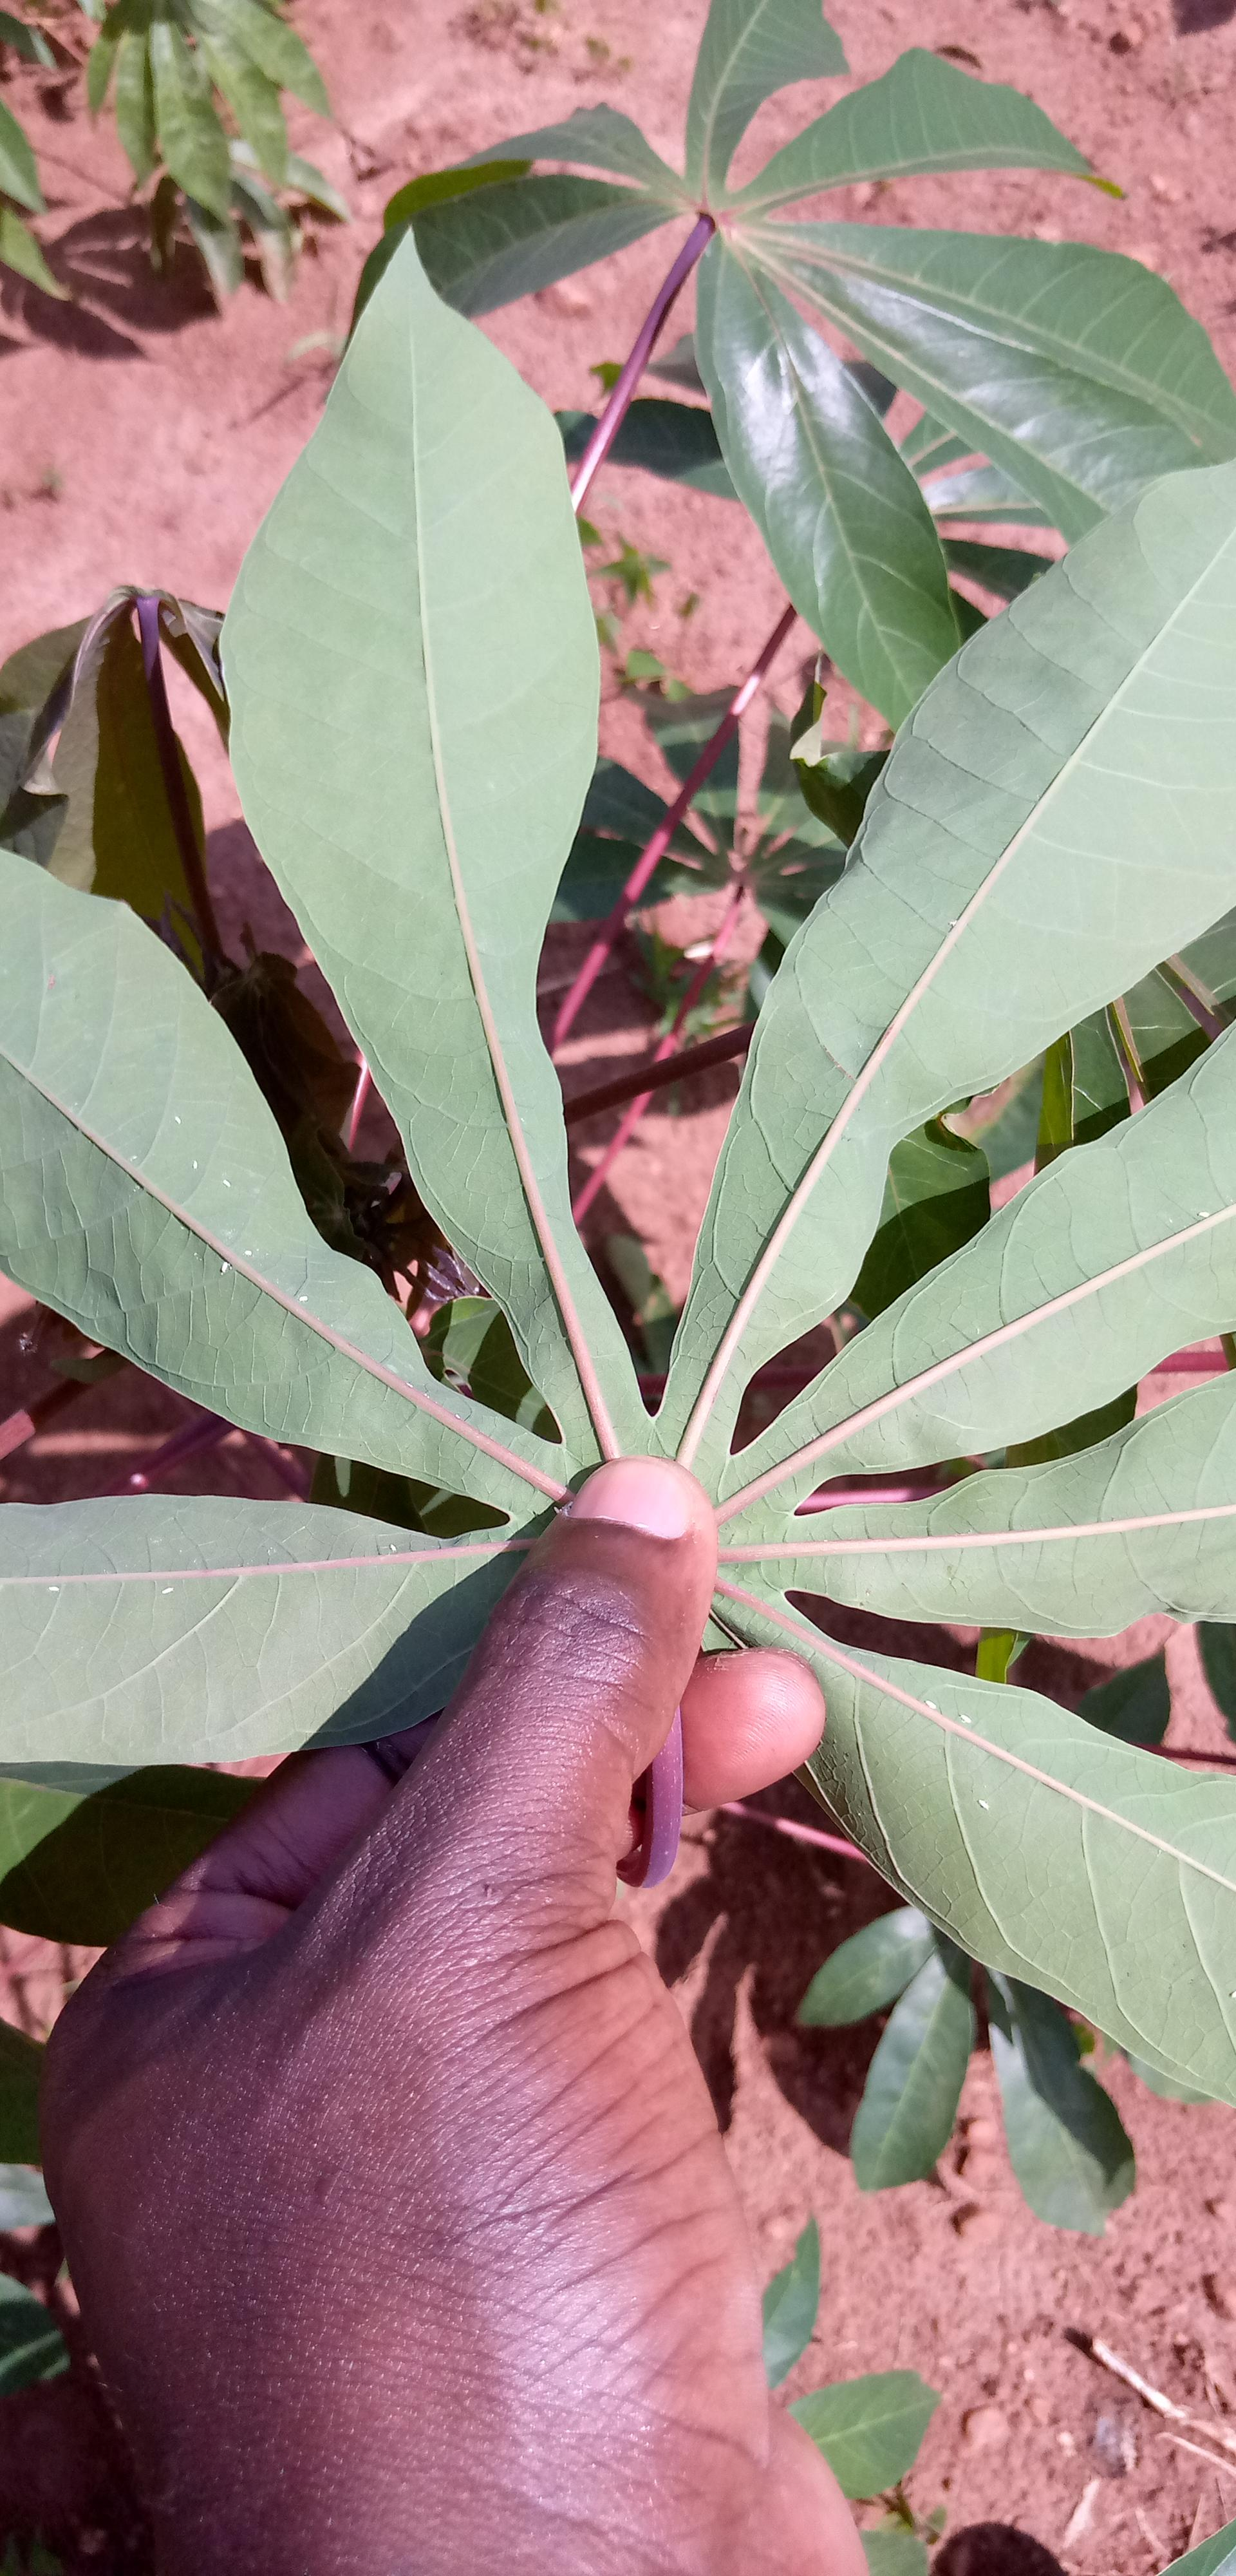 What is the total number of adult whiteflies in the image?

17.